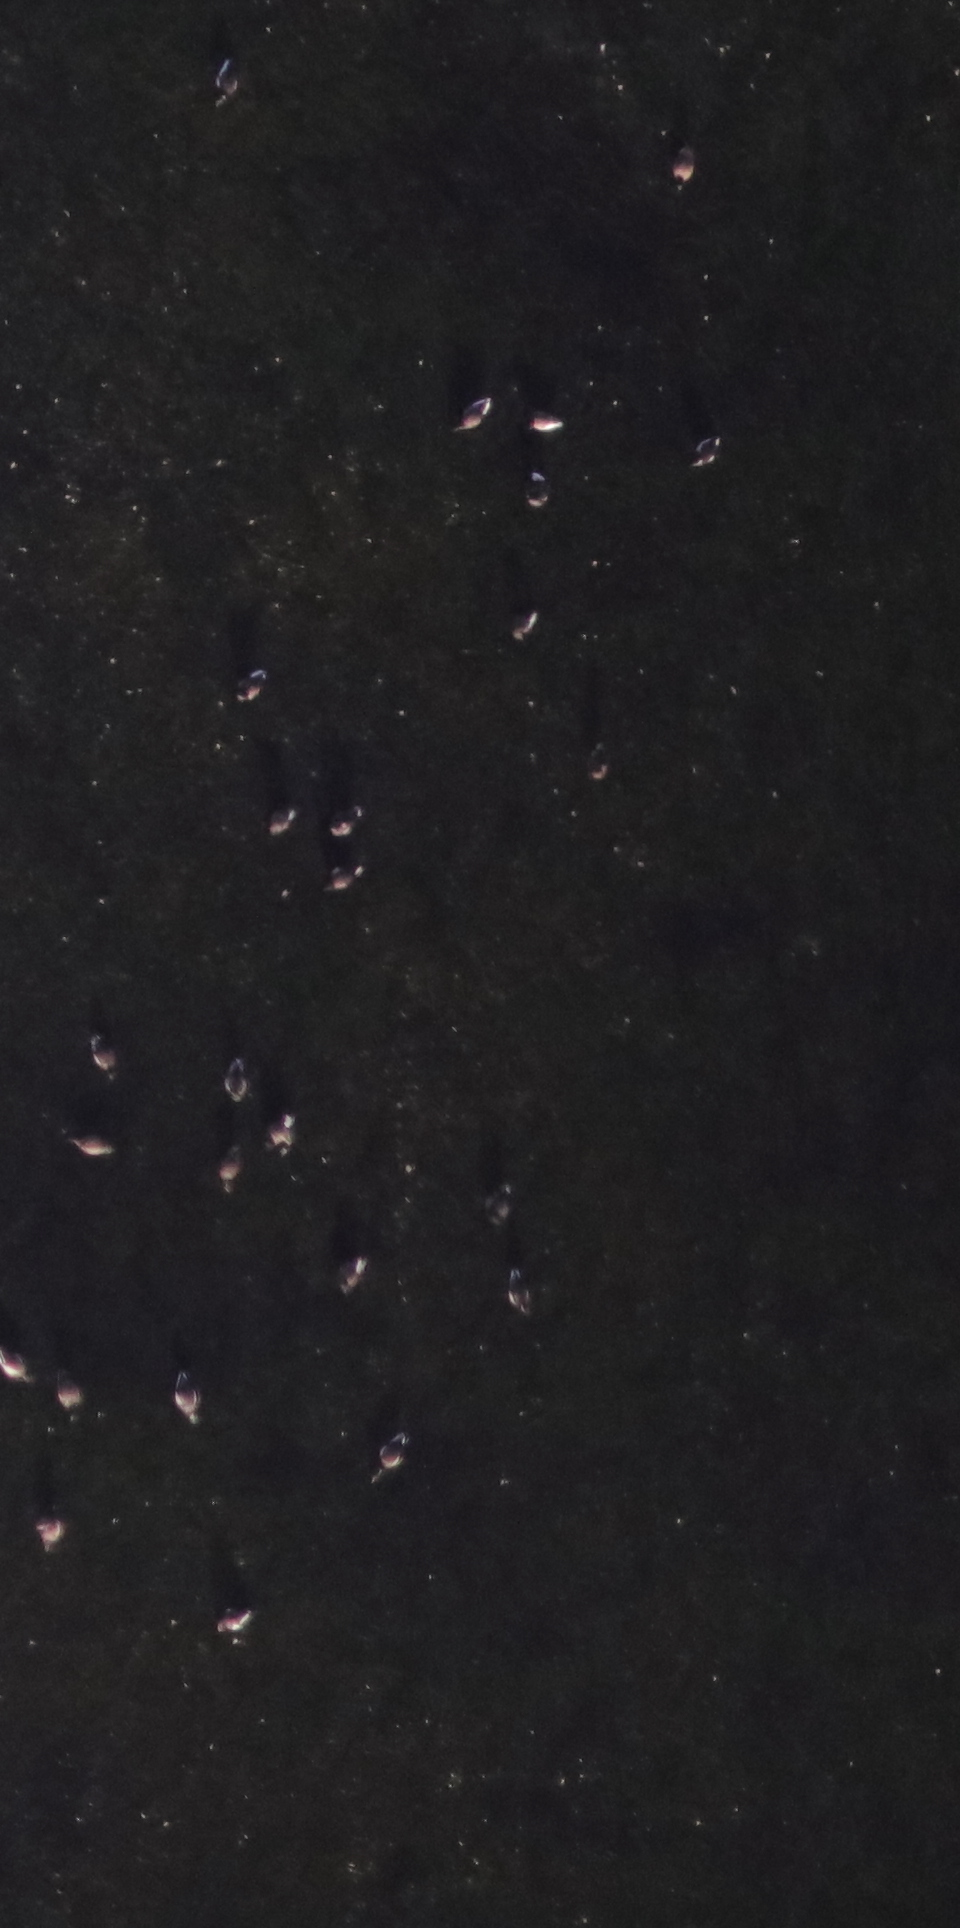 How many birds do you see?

23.